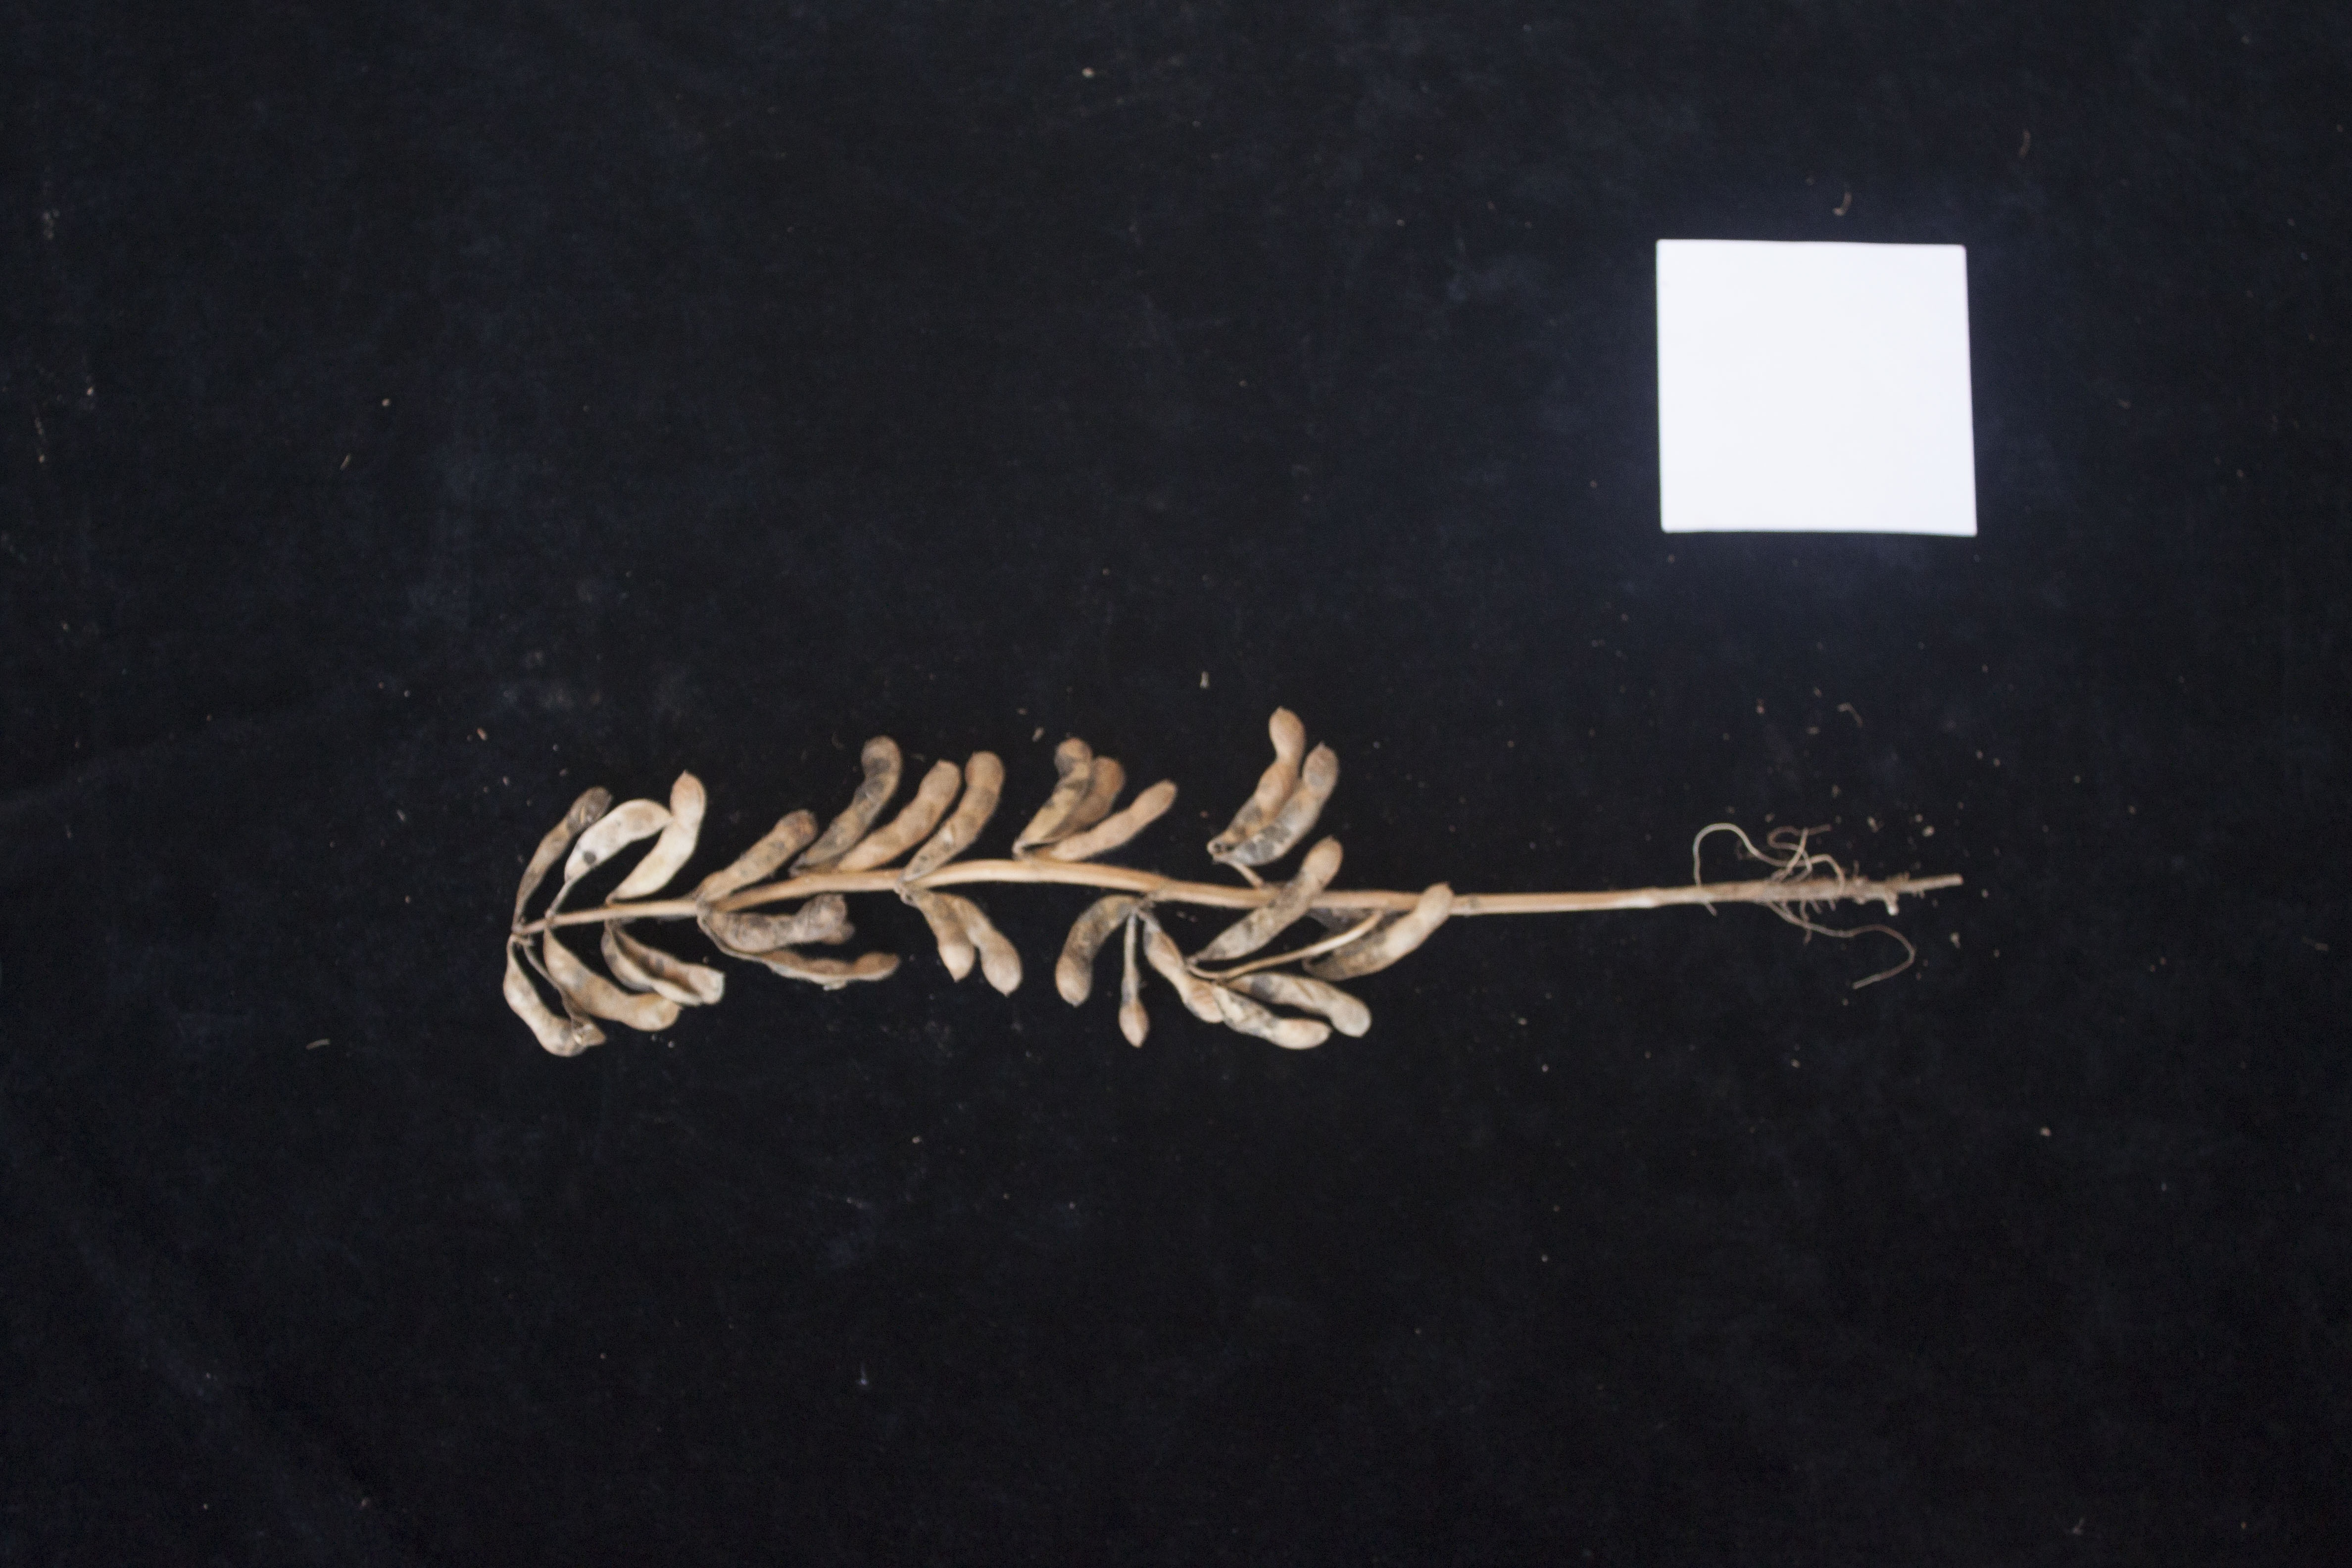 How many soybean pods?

27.